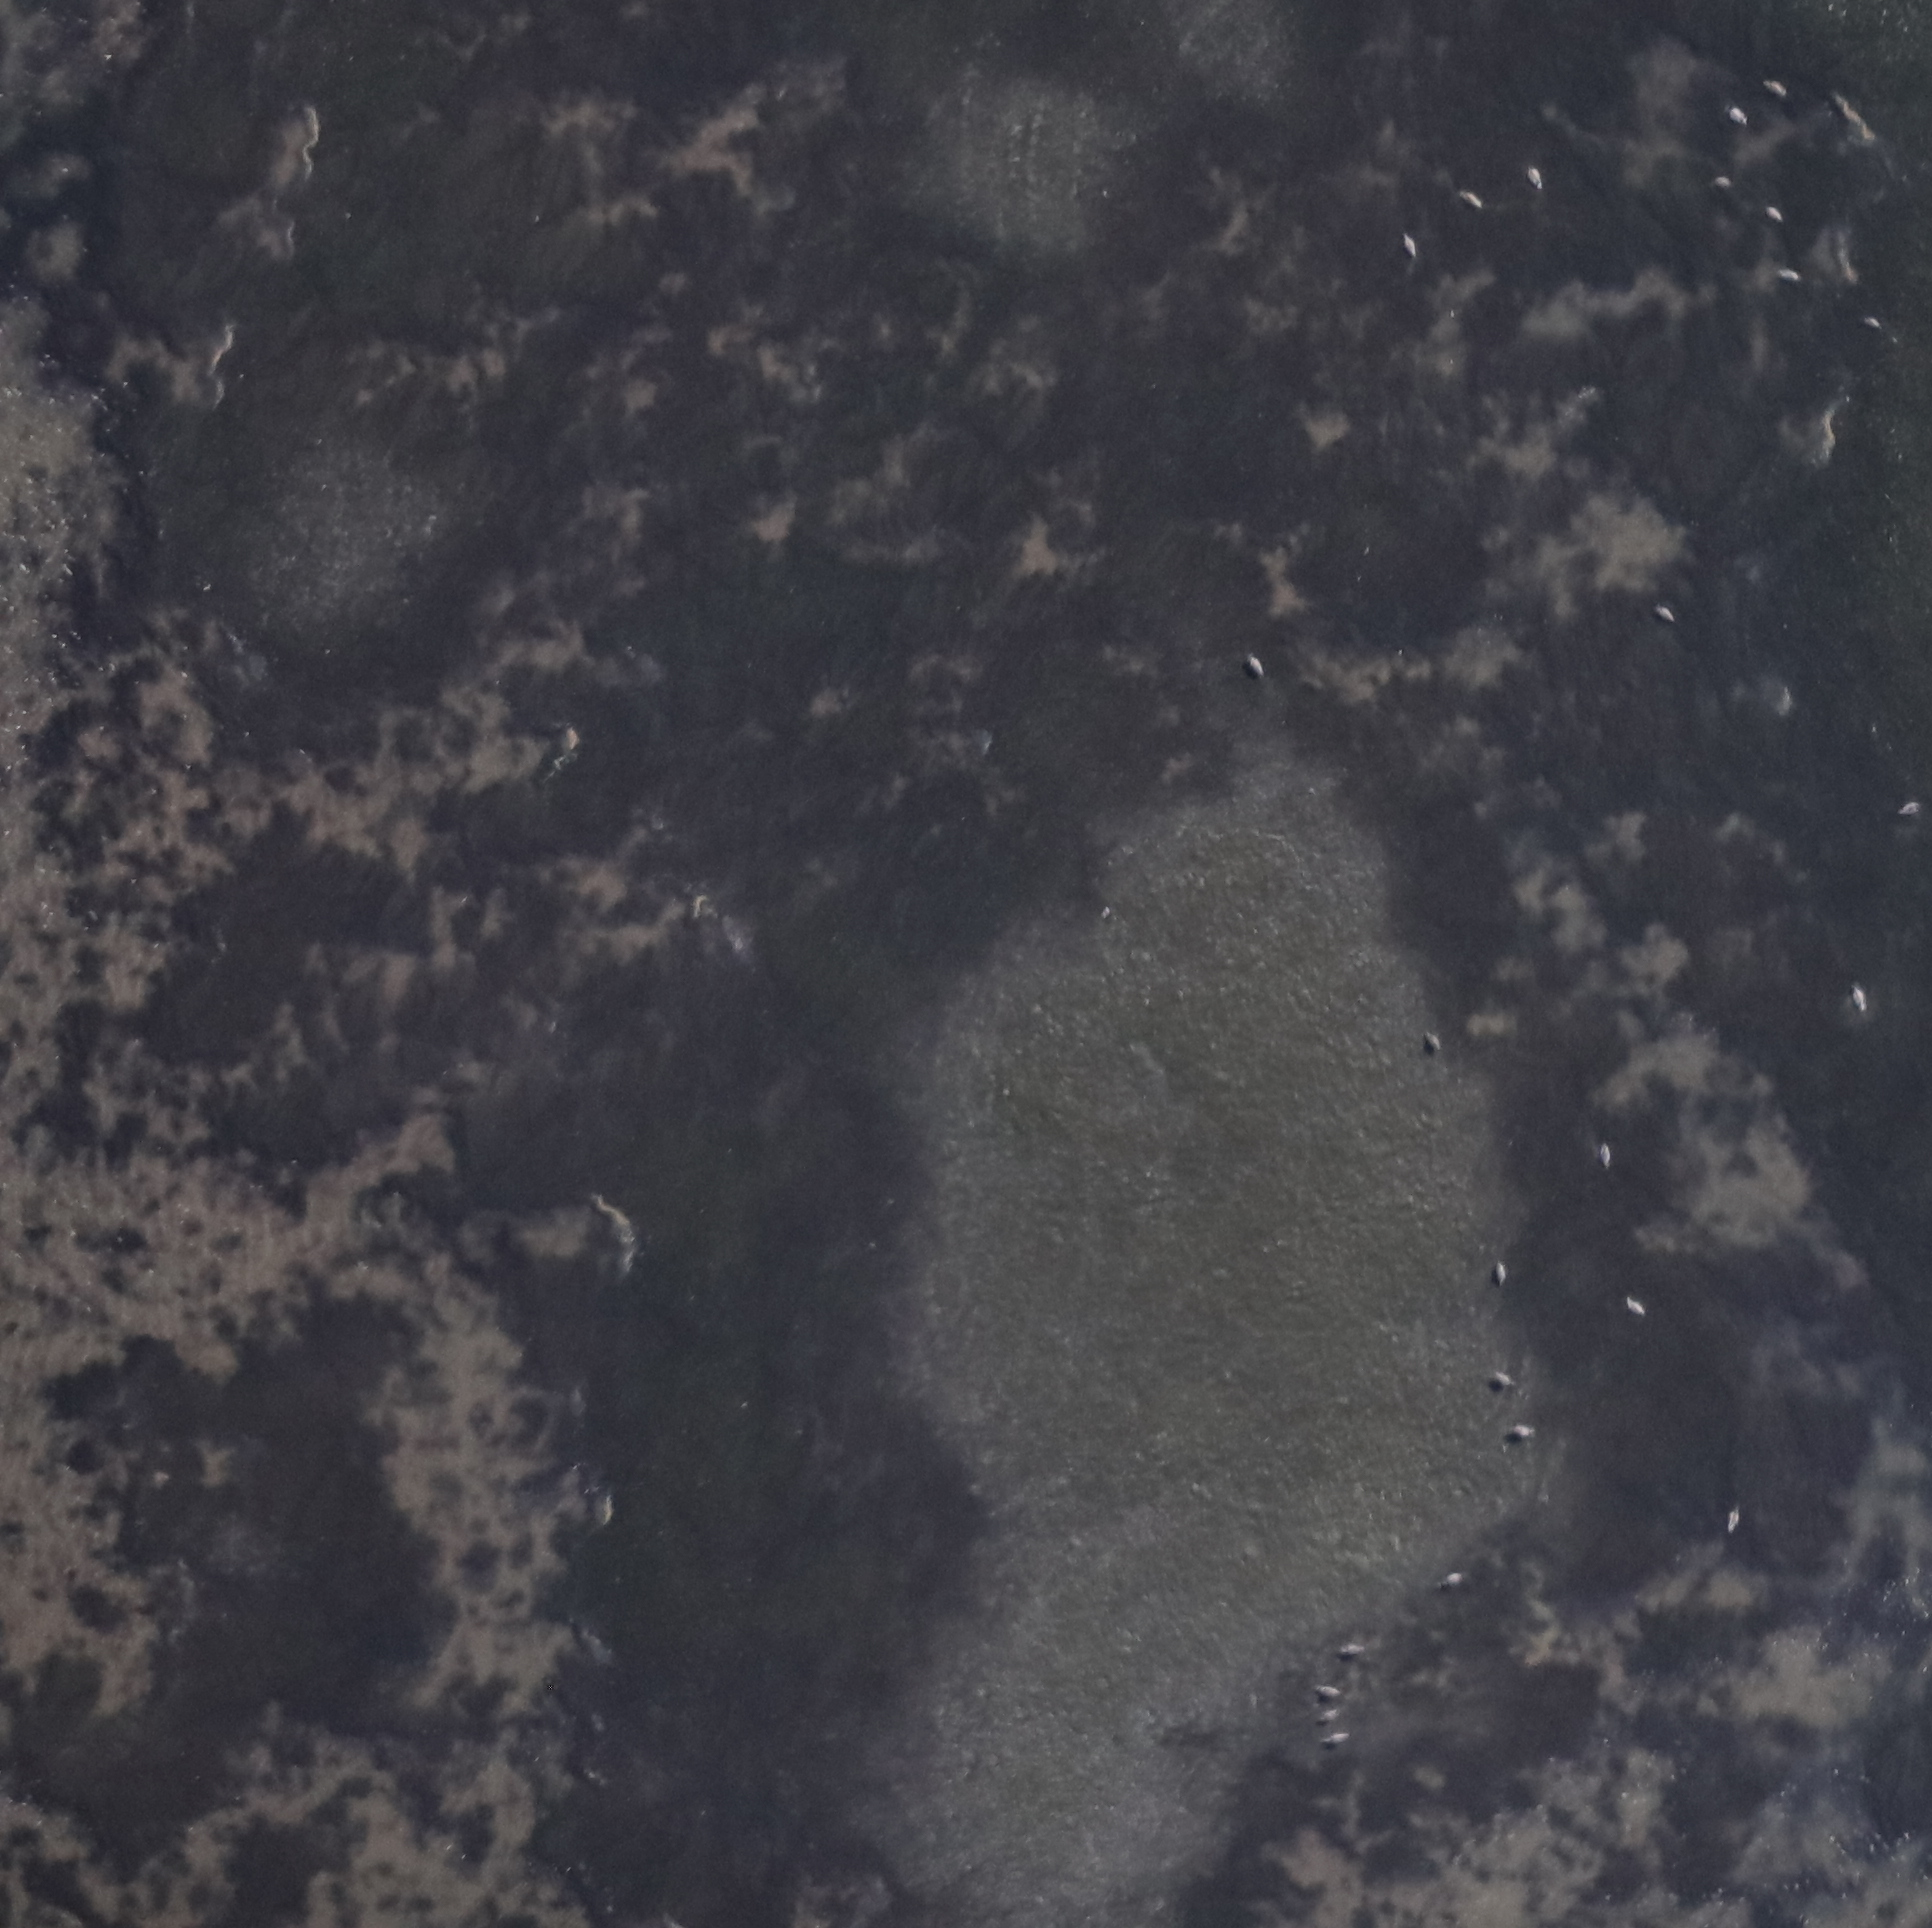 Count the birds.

25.